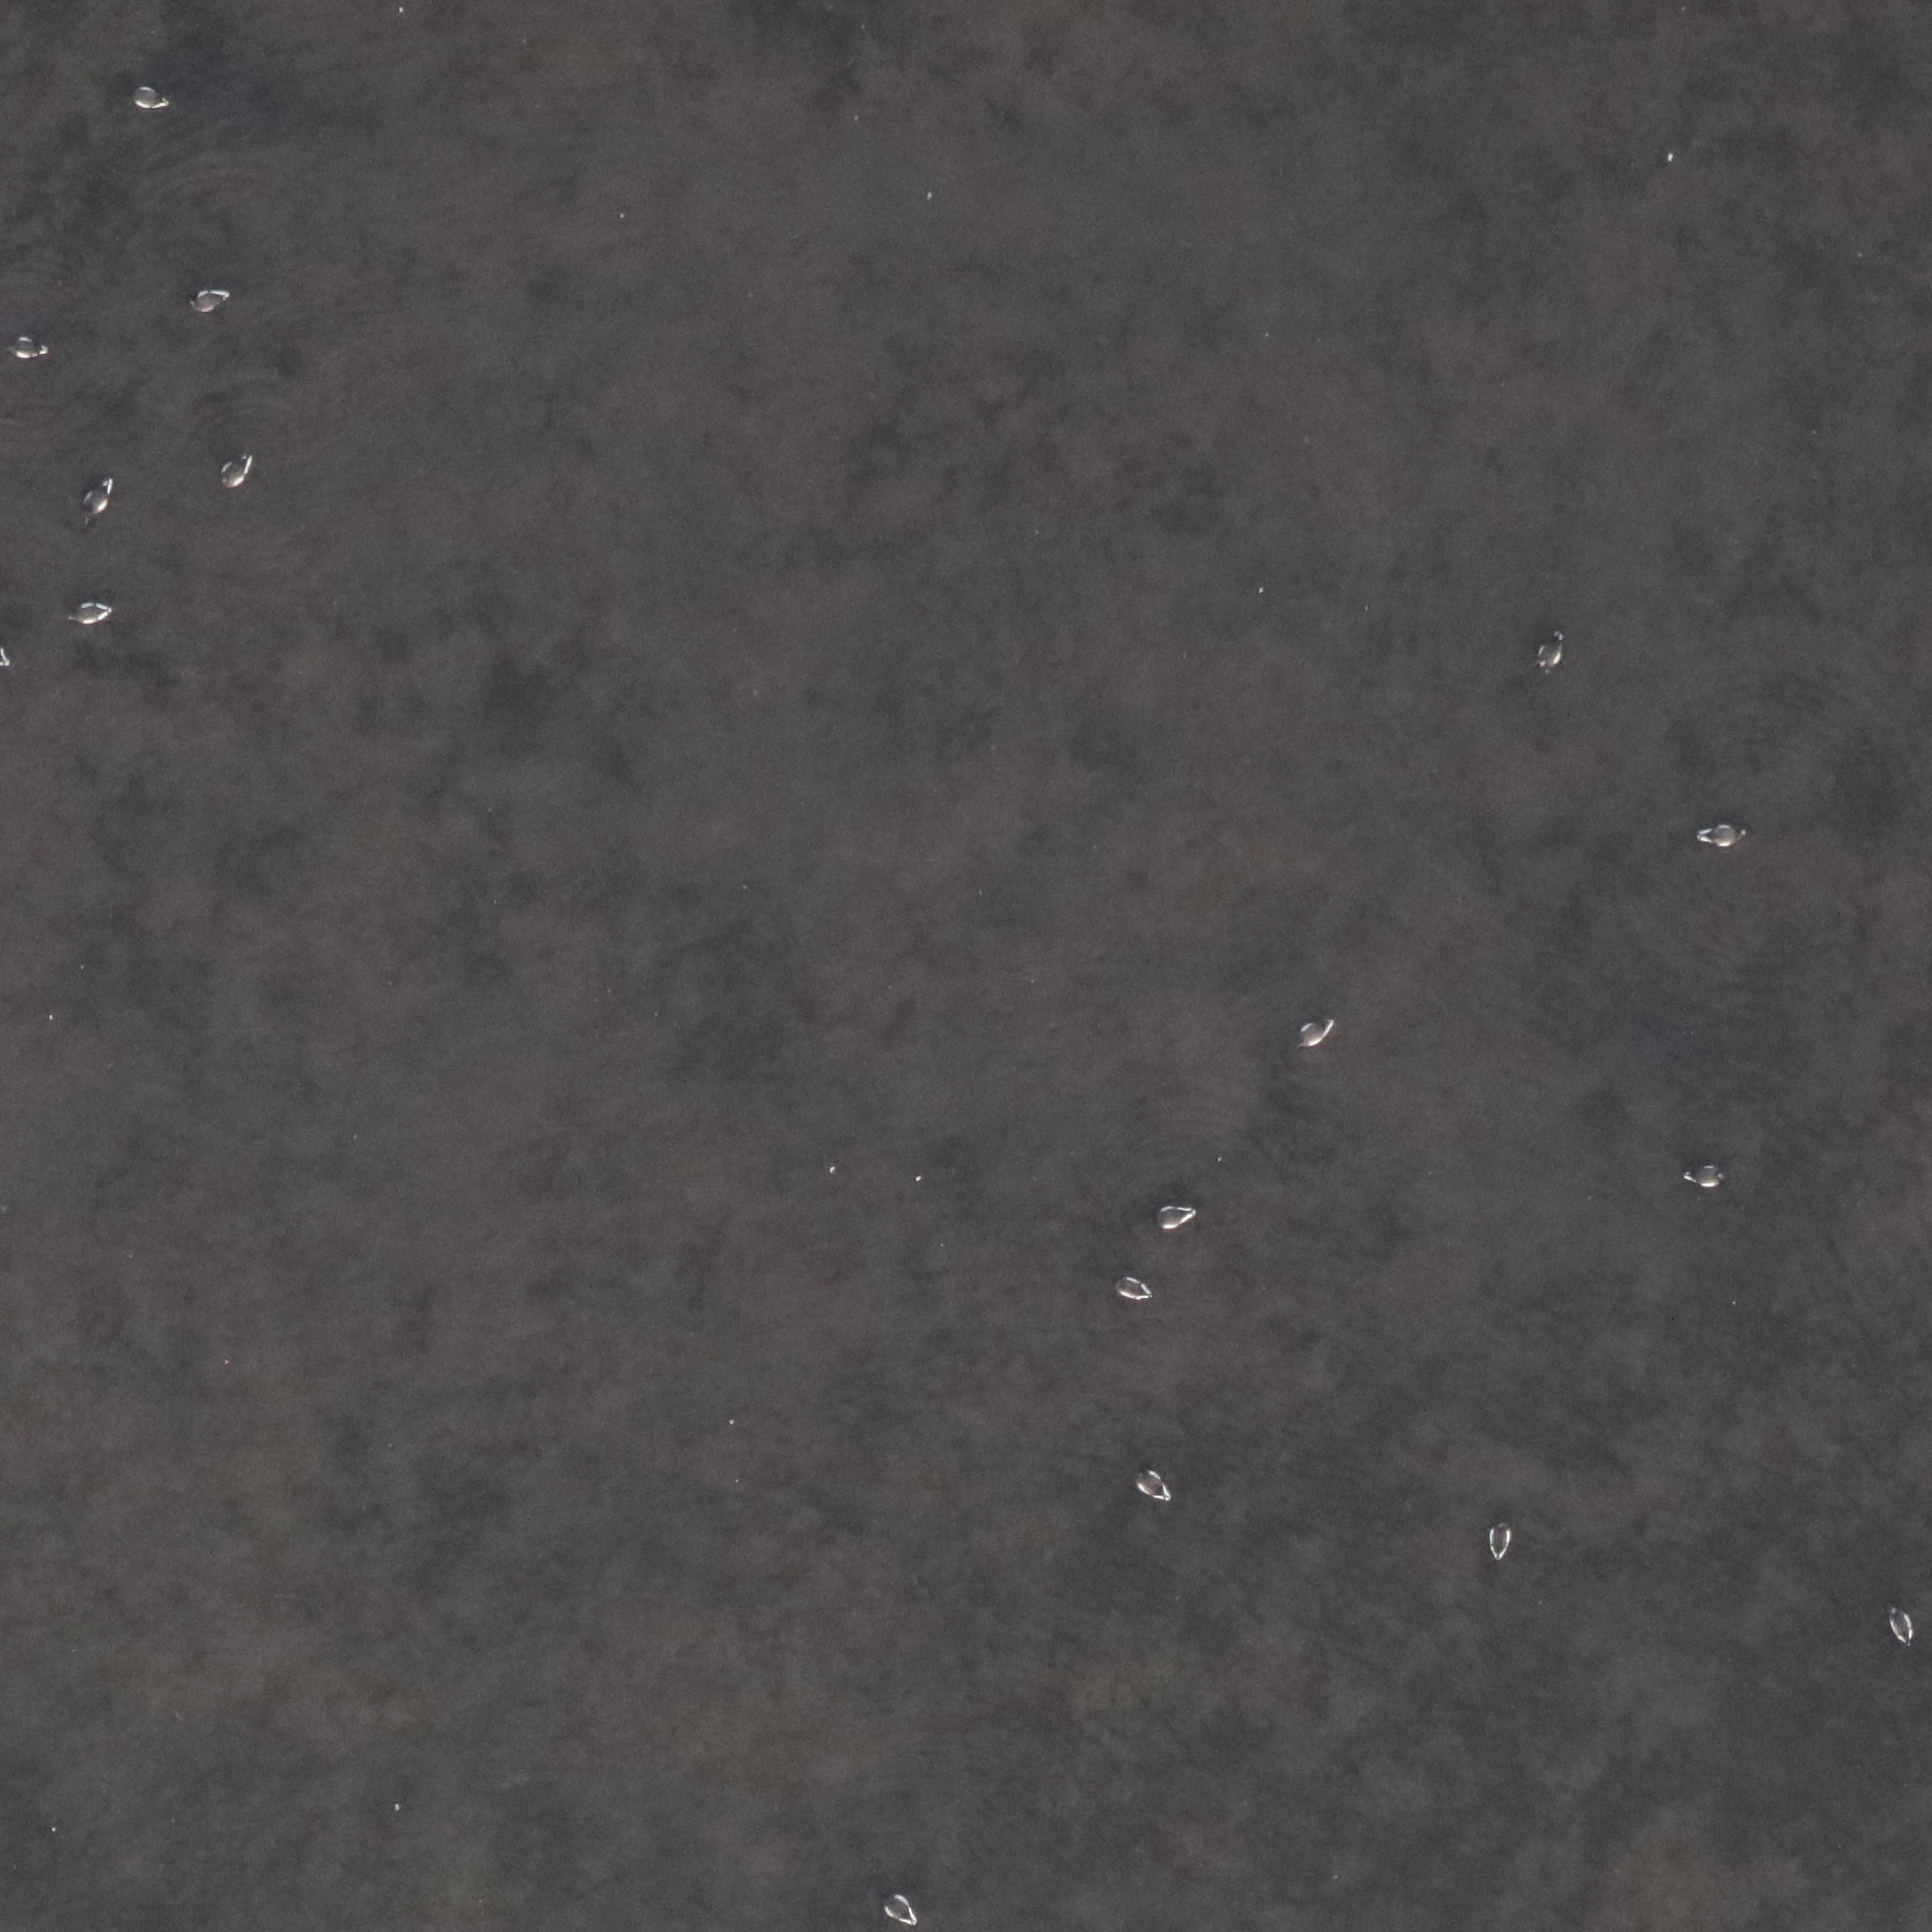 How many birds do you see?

16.